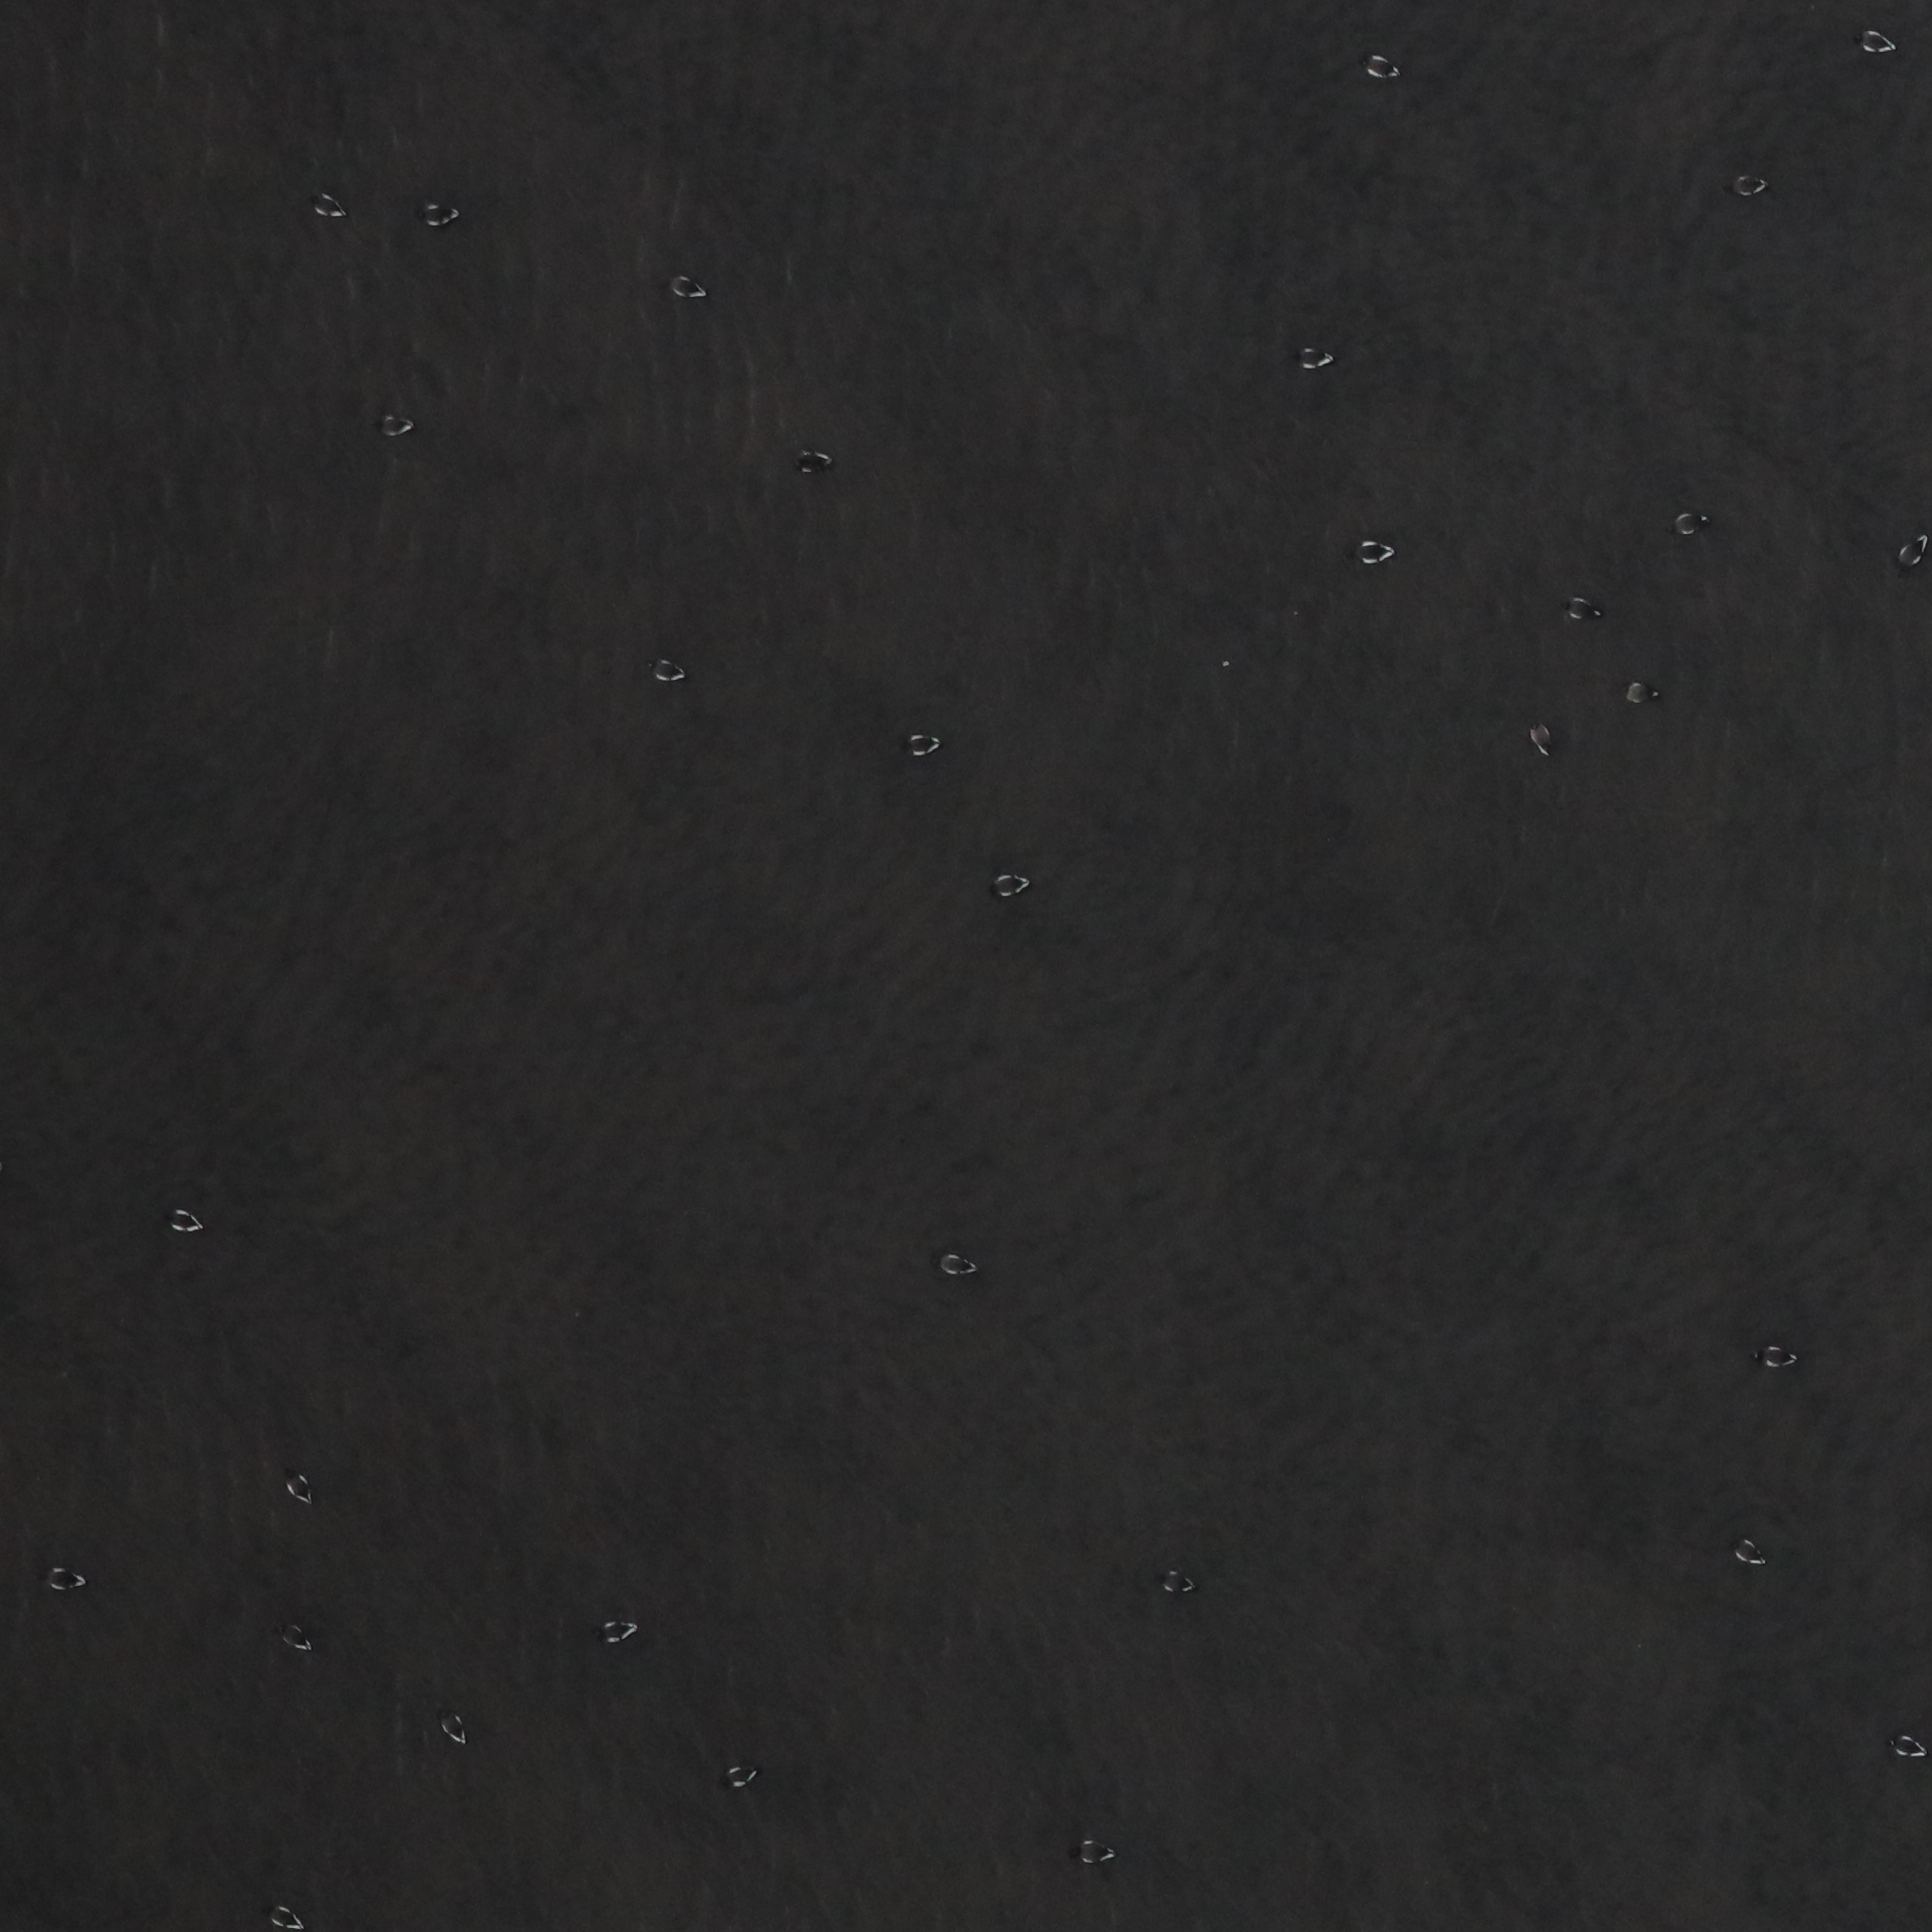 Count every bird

32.